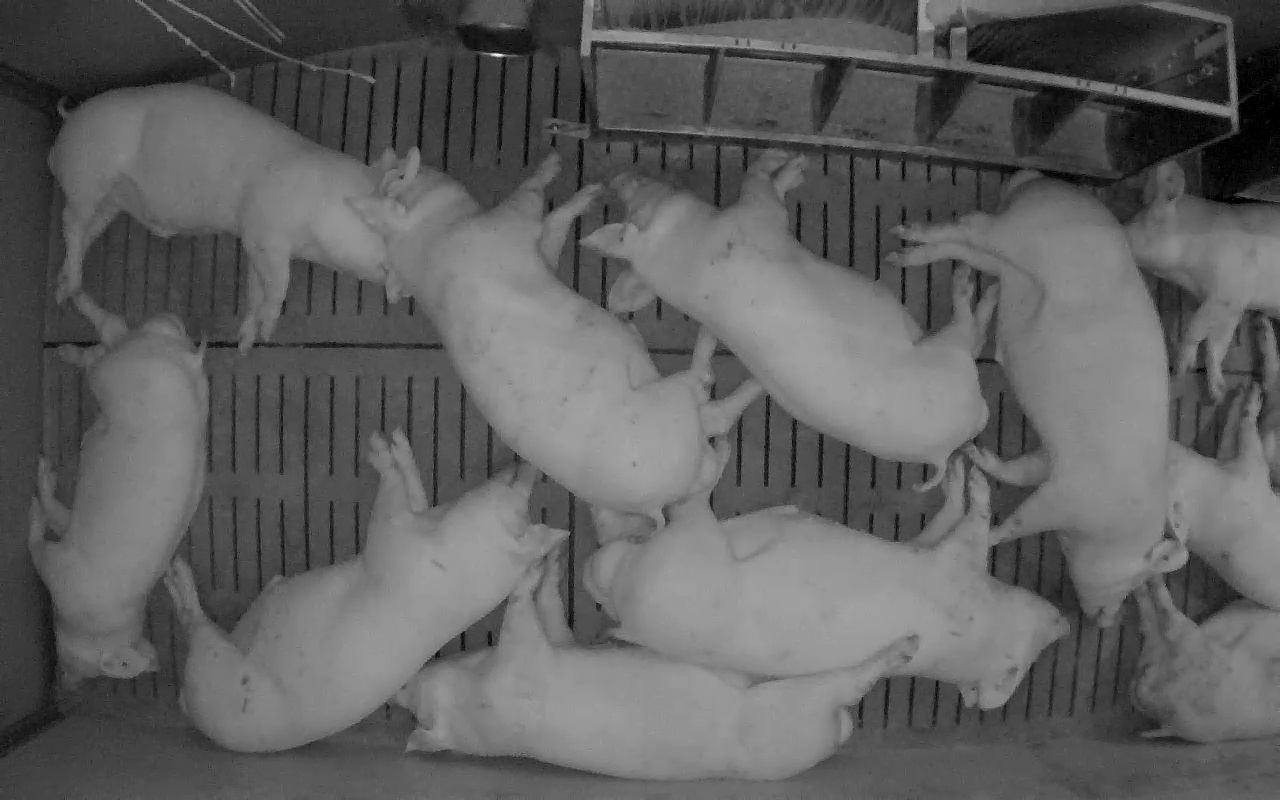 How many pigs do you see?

11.